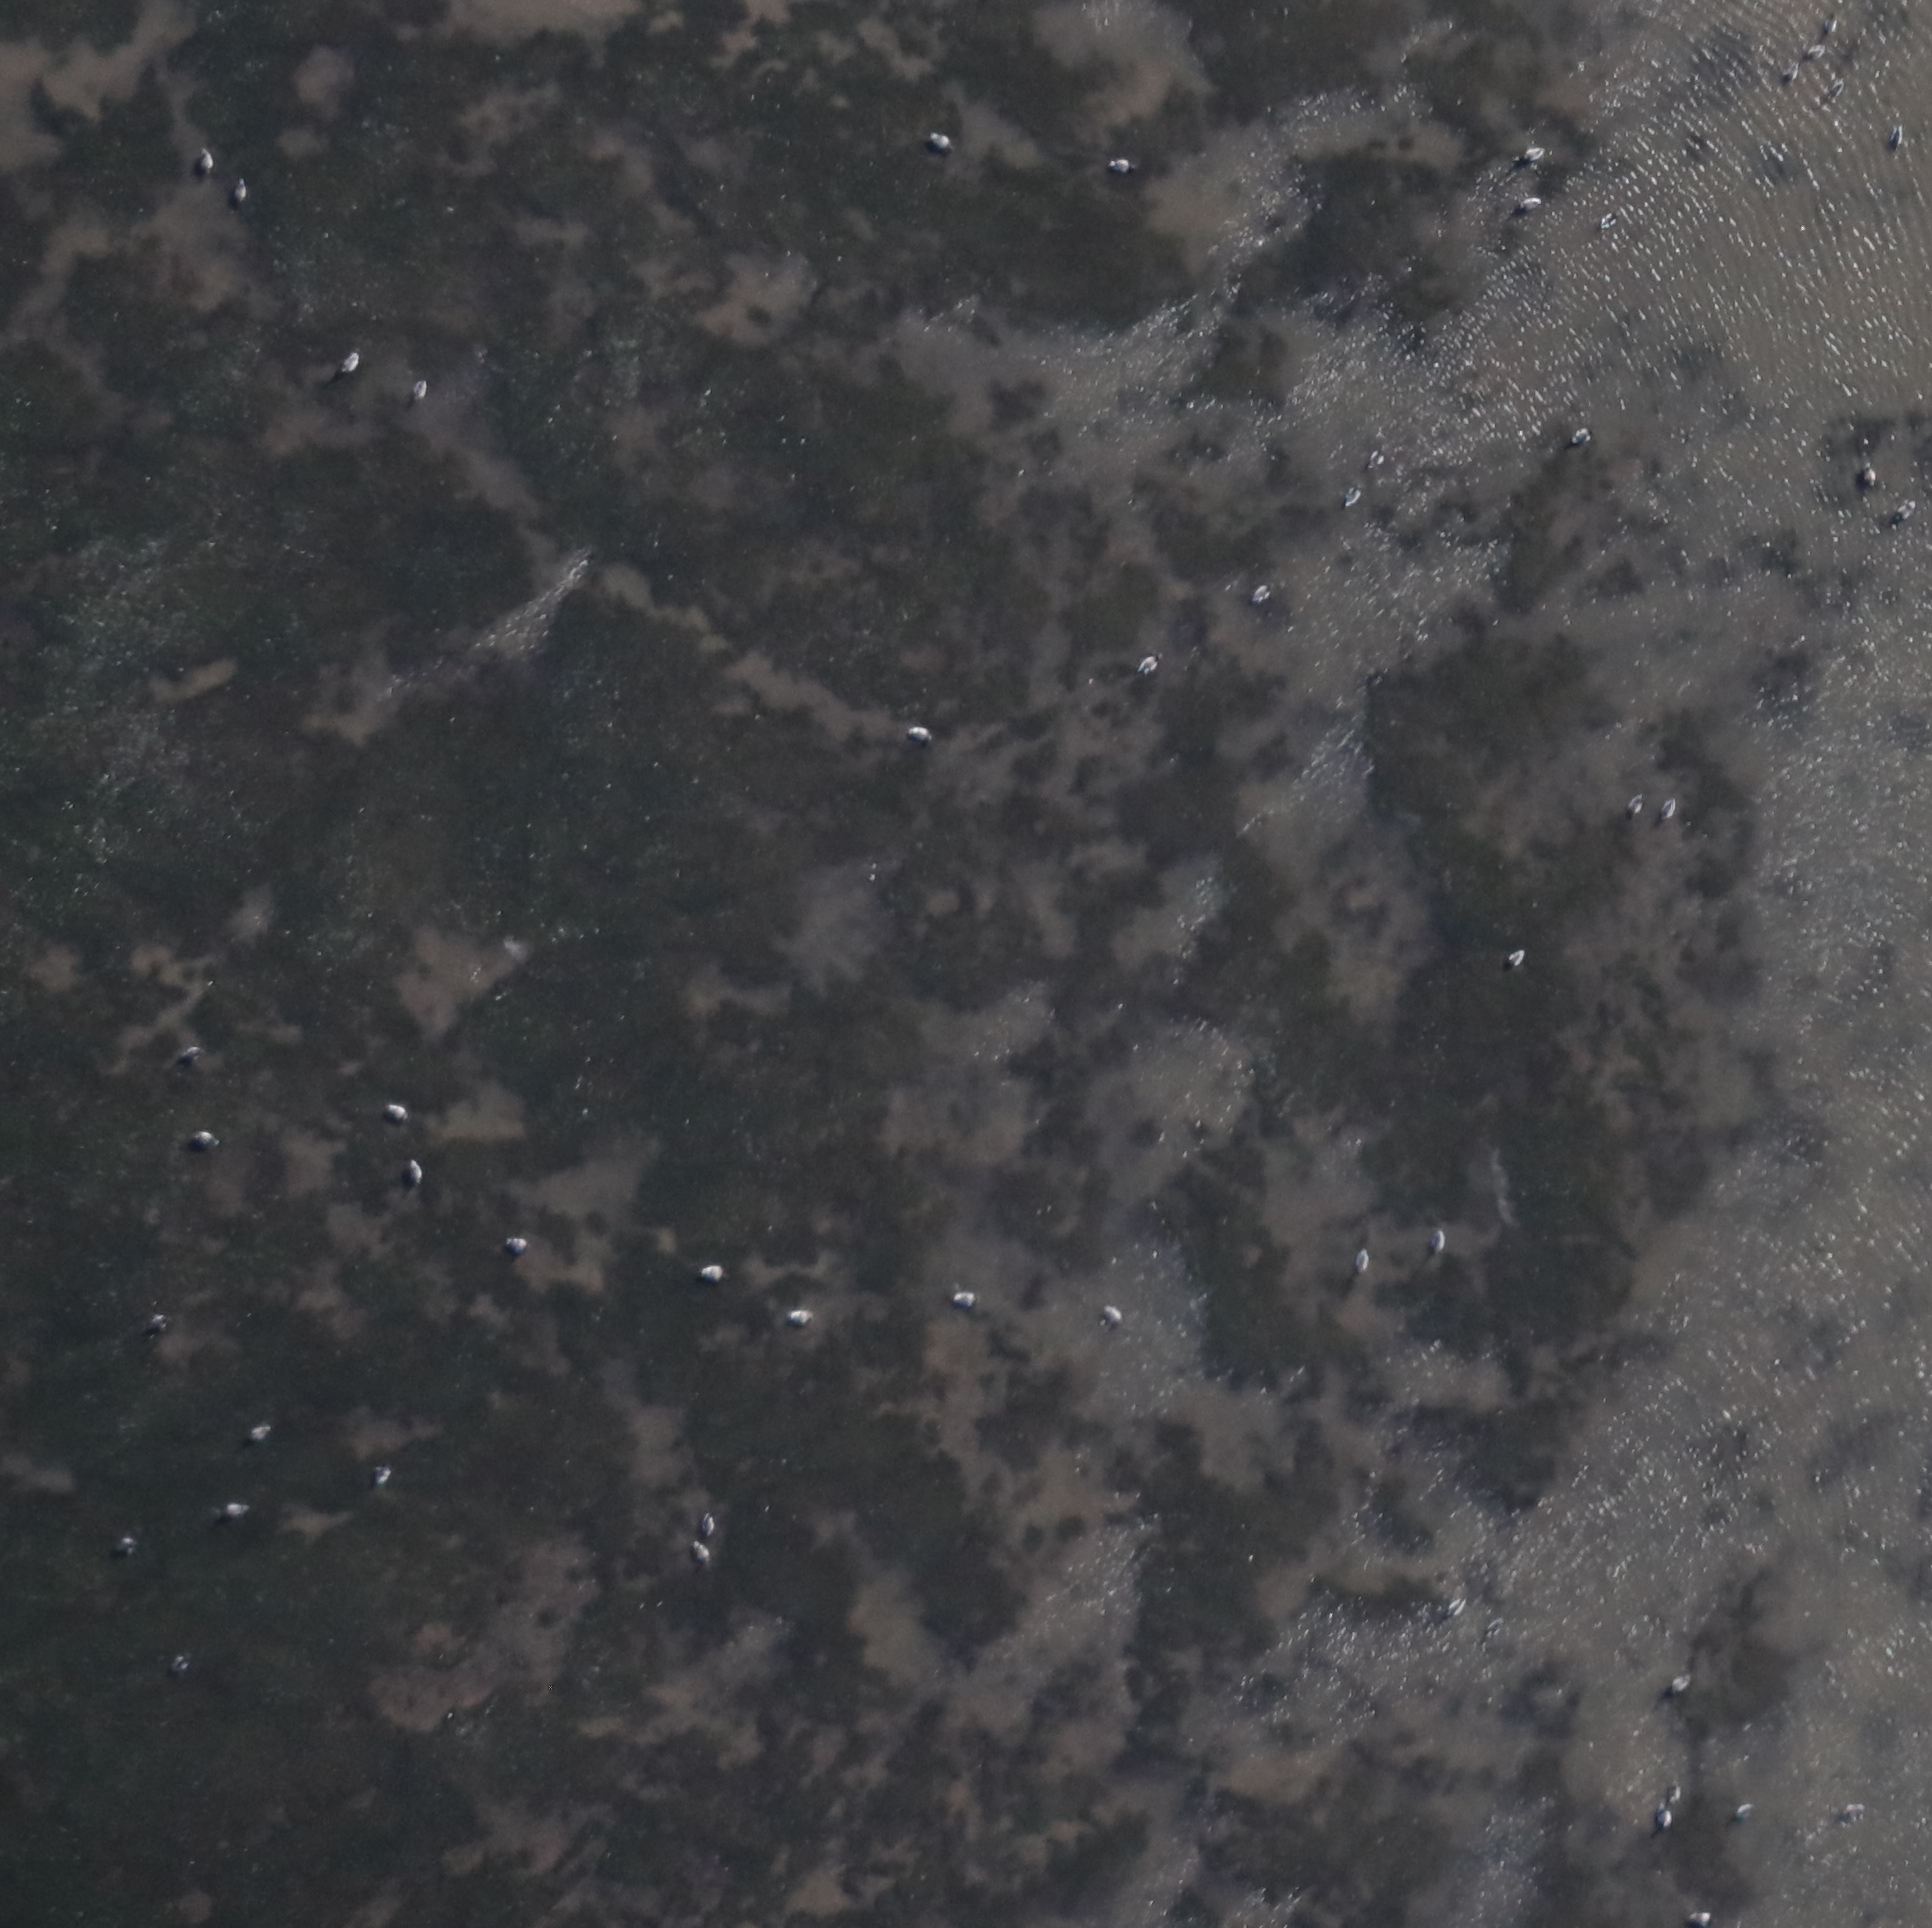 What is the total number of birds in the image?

52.